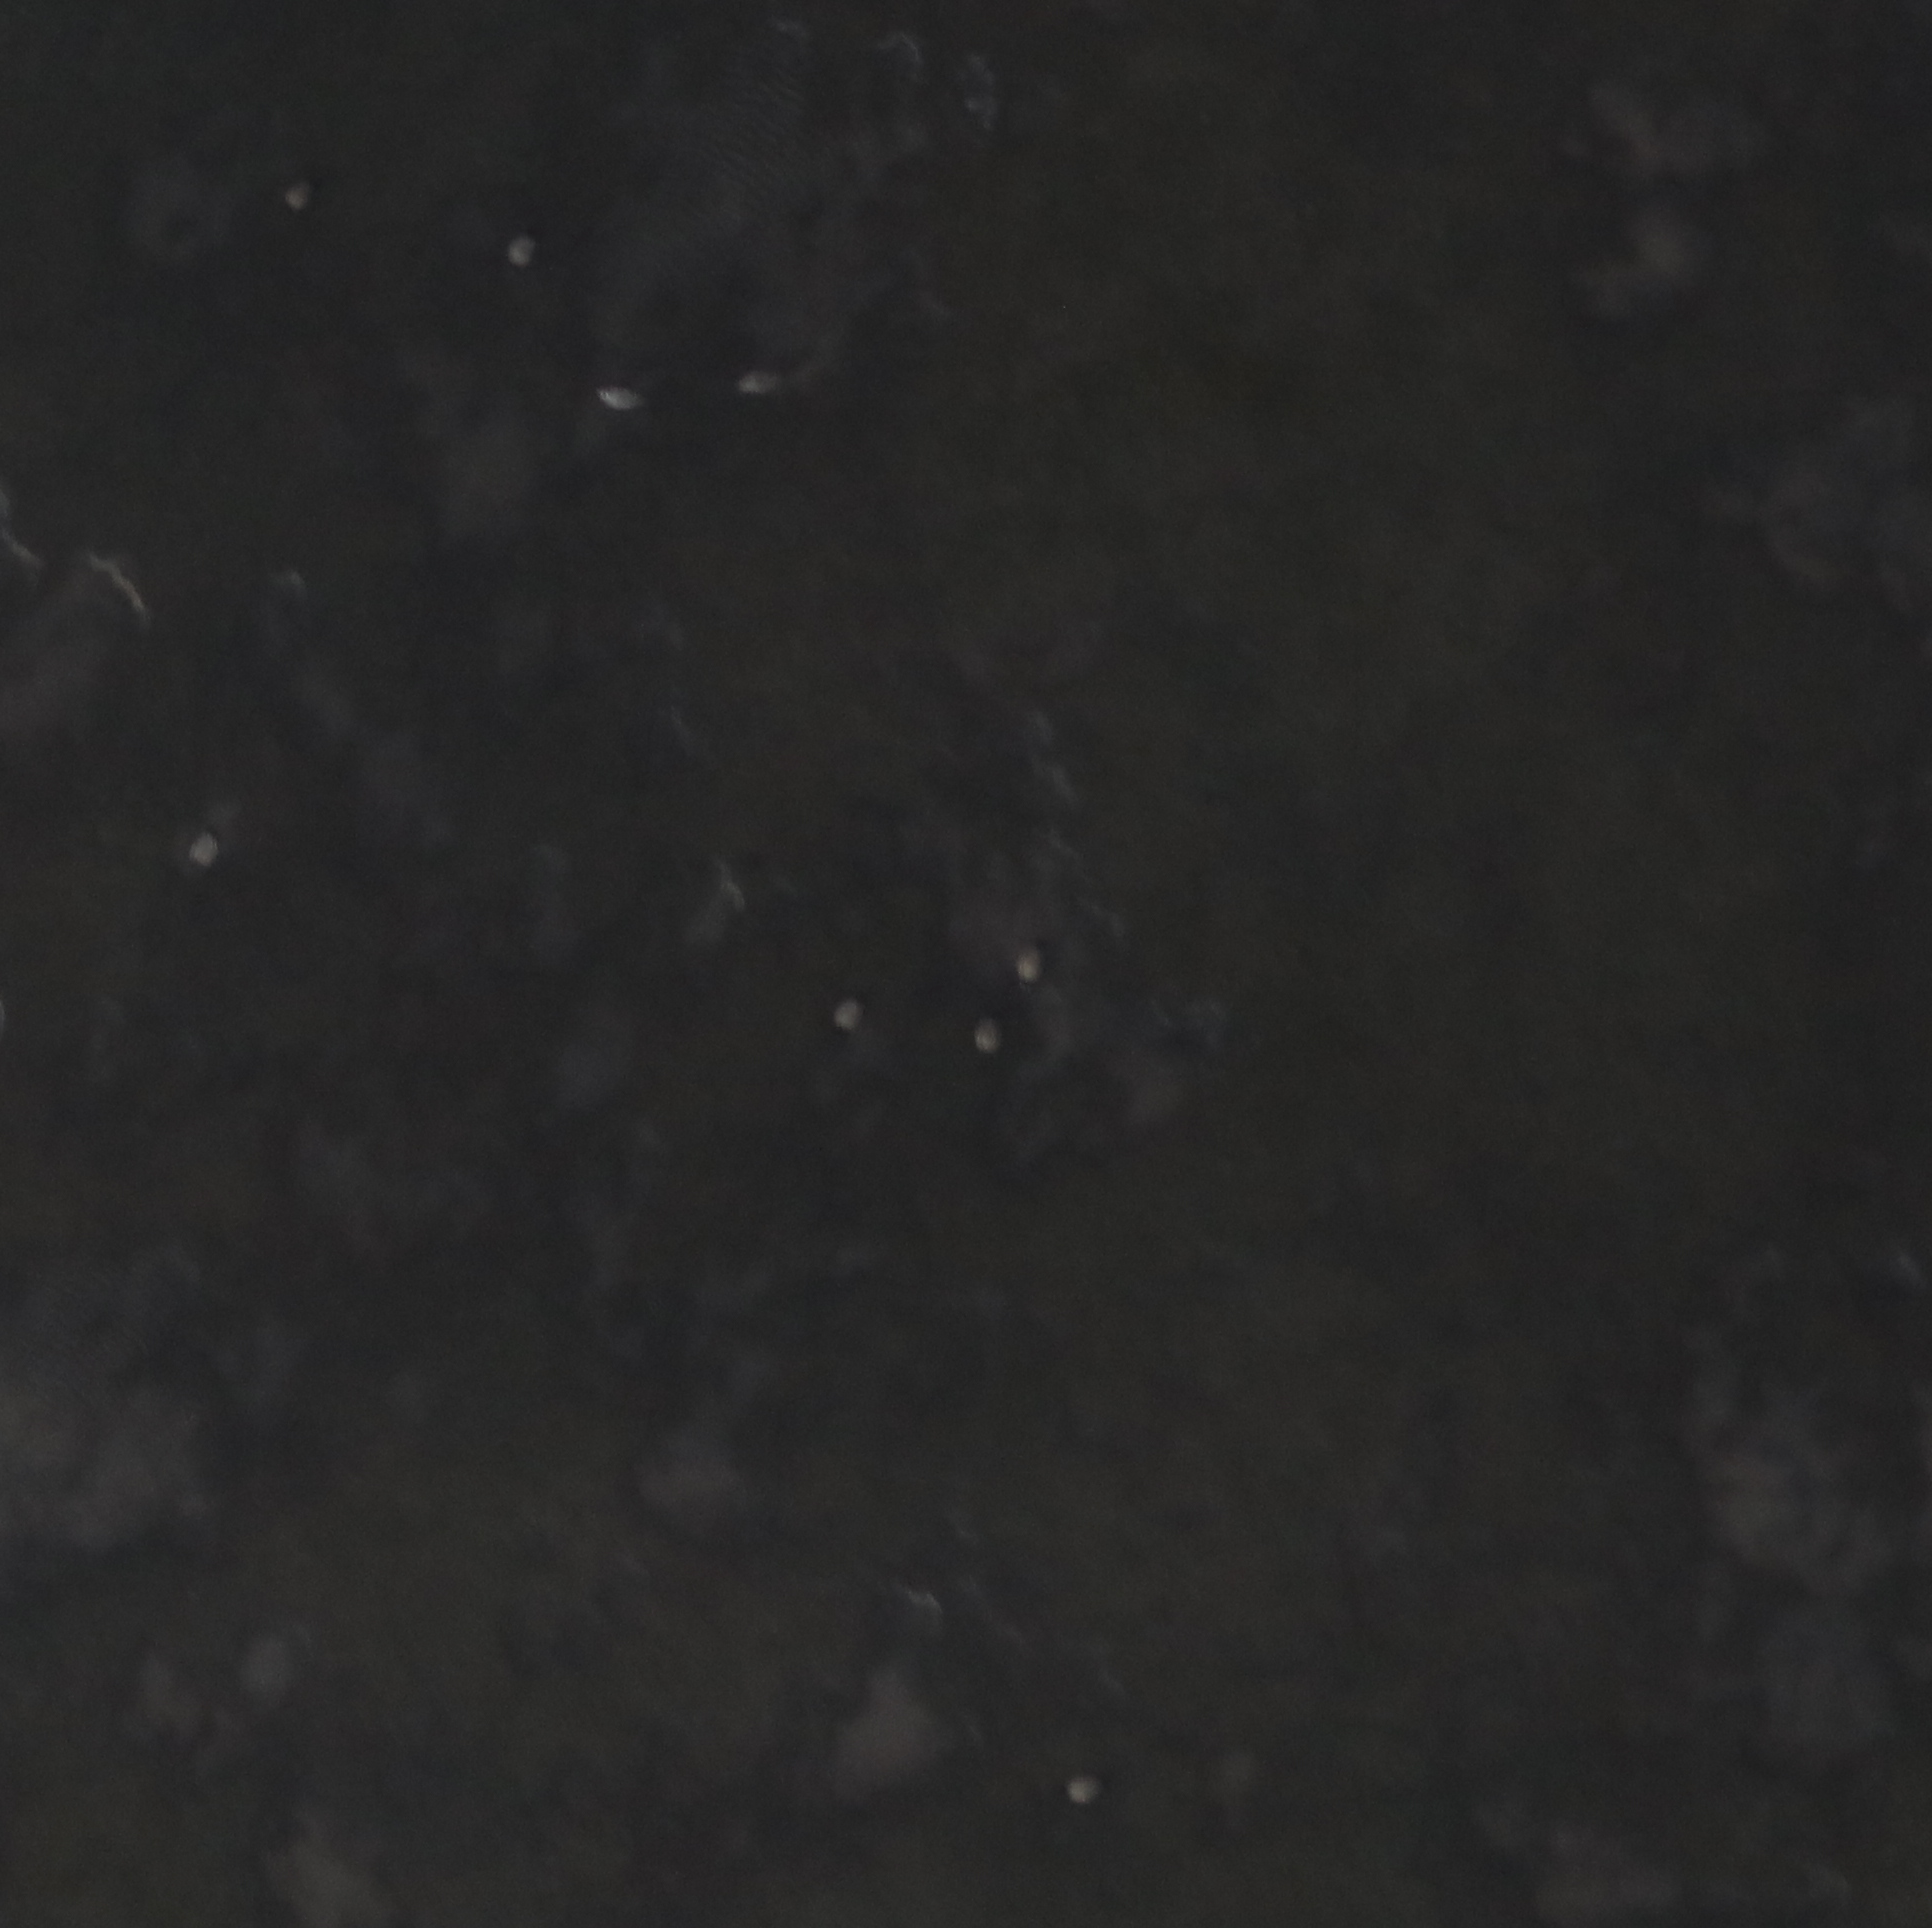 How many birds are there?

9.